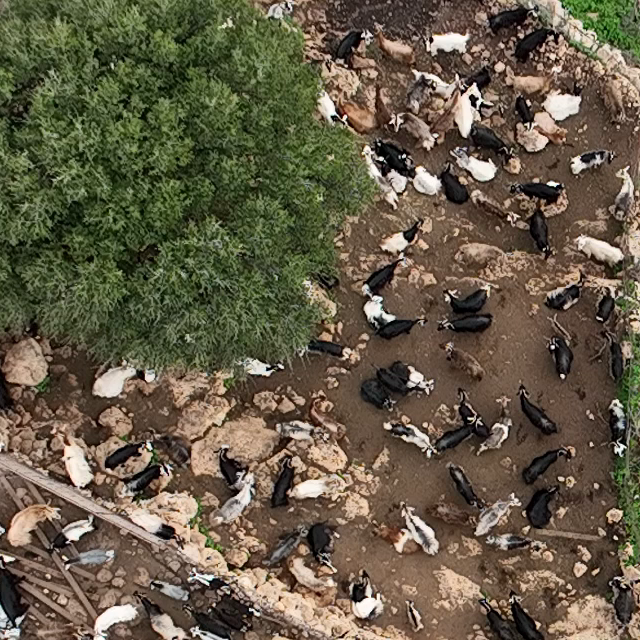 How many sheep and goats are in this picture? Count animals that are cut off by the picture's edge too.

102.